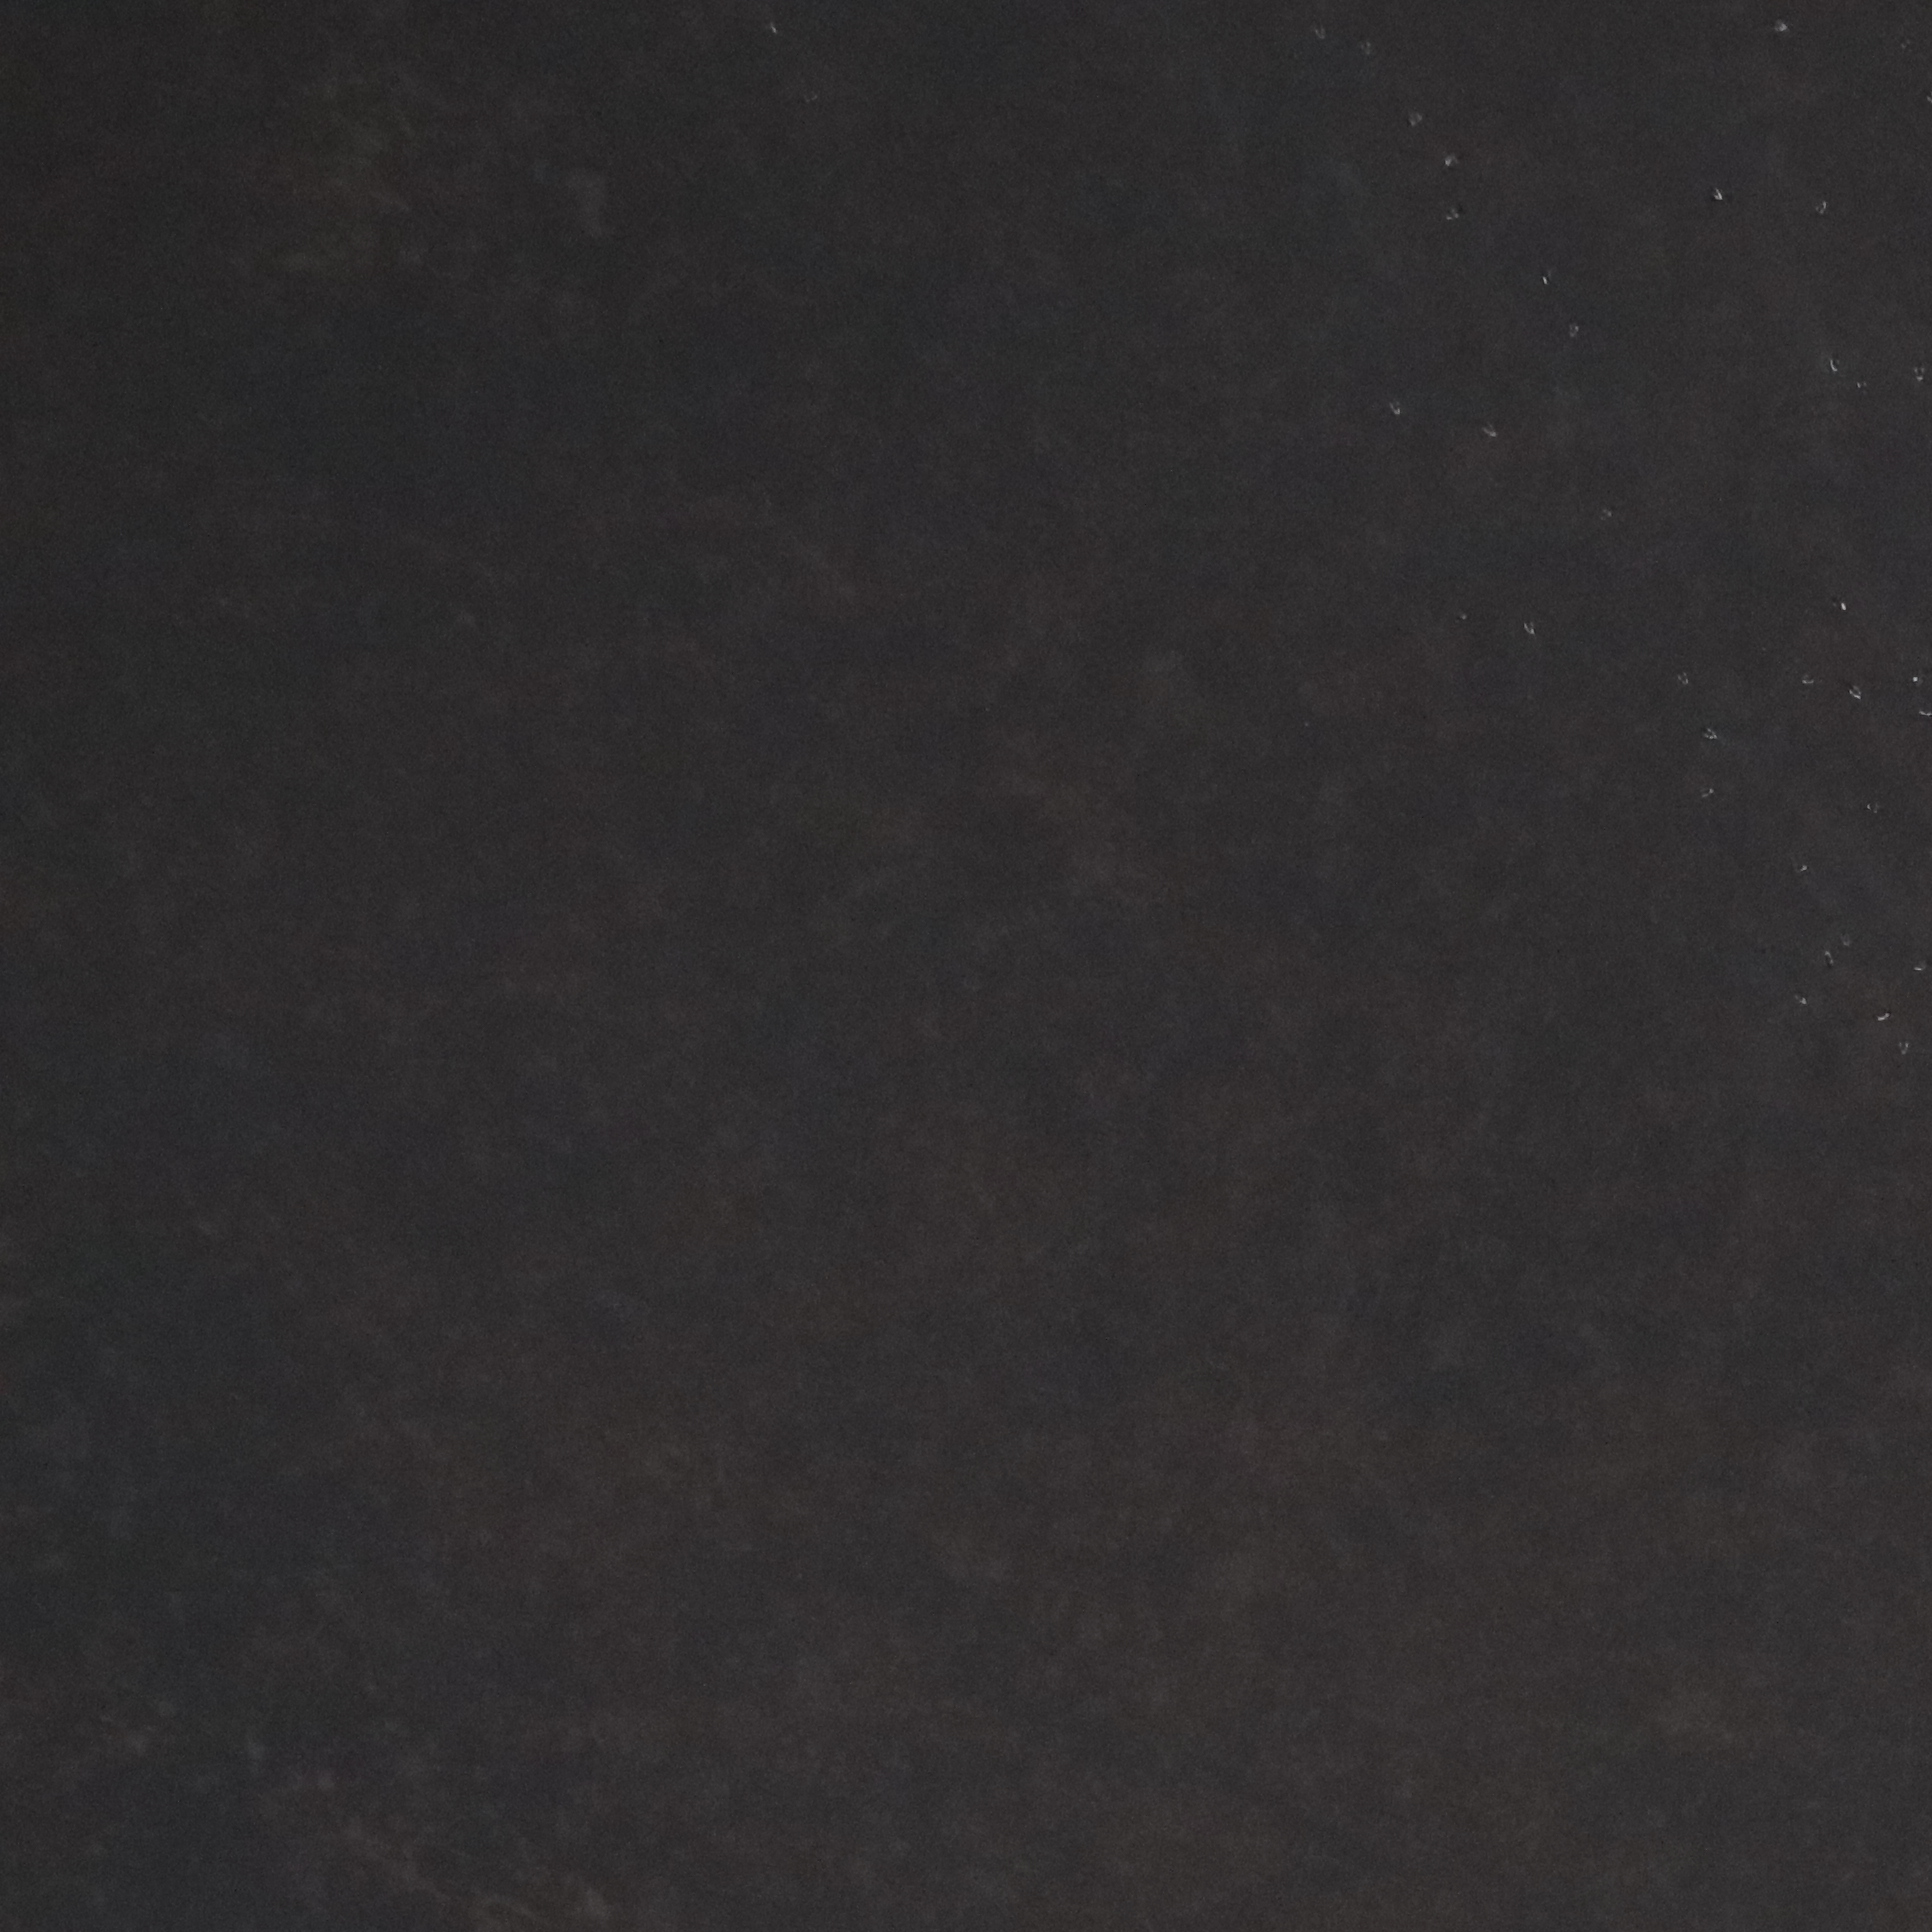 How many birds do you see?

37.